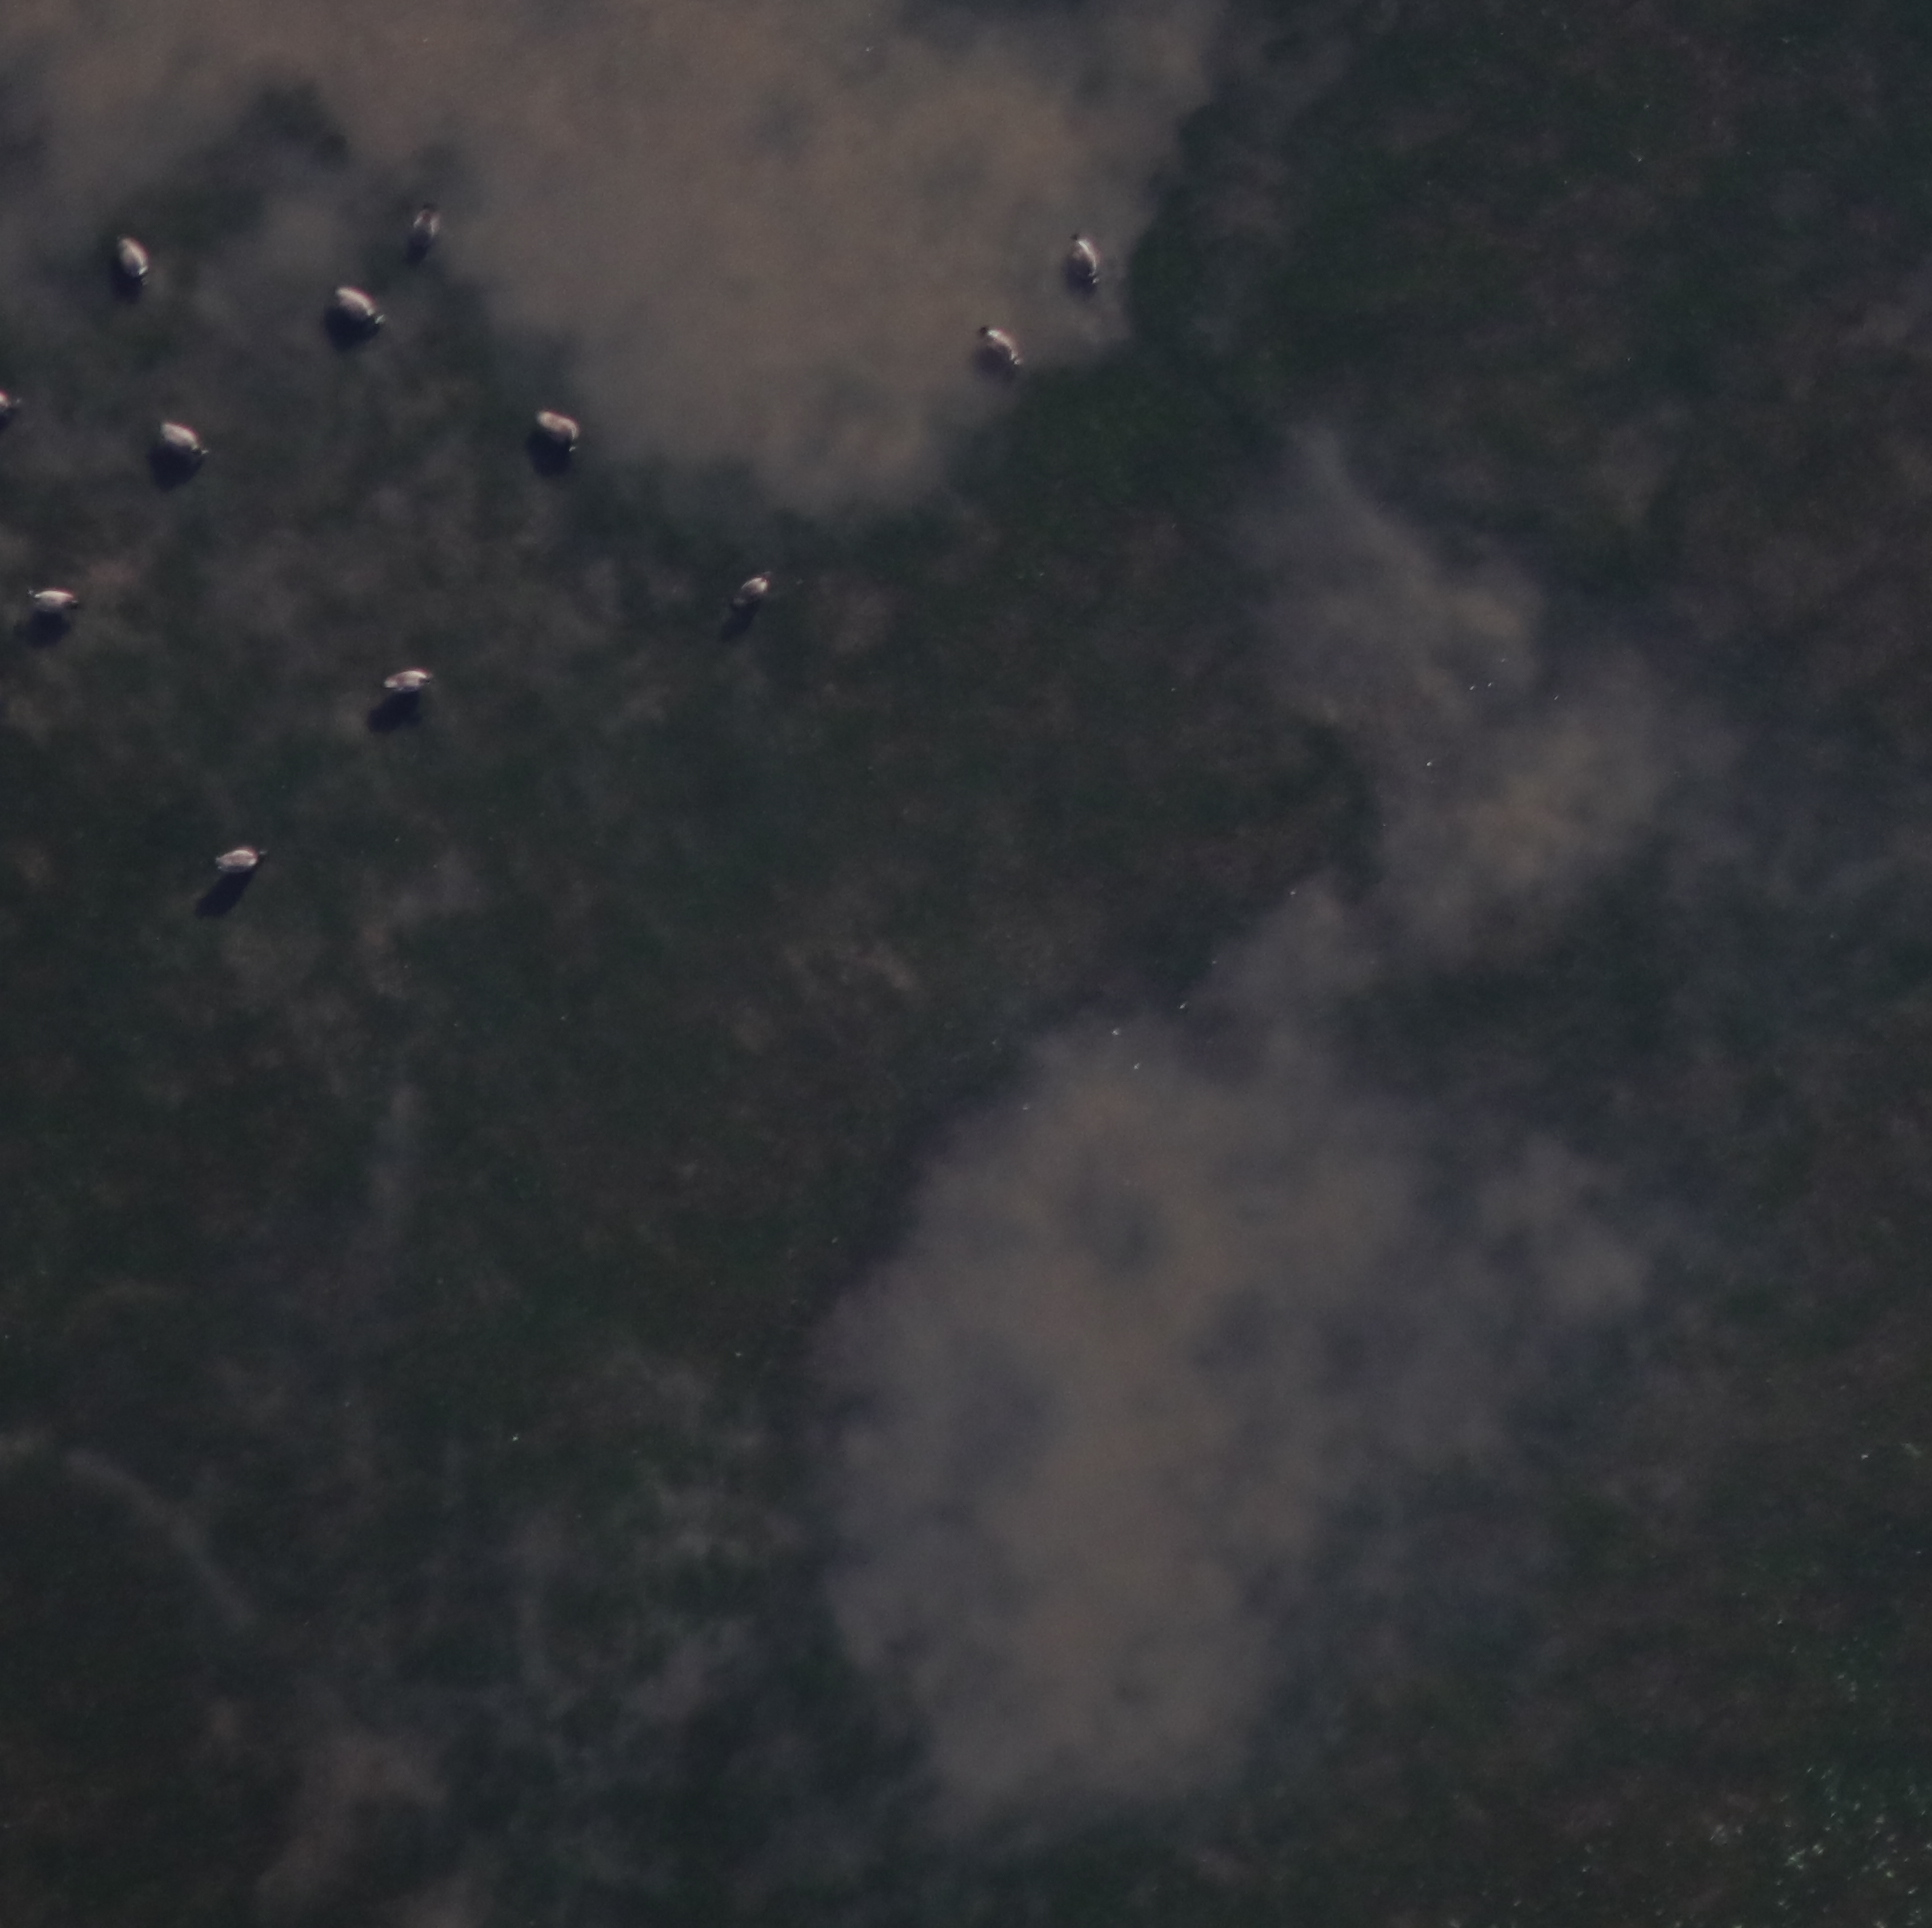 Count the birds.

11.